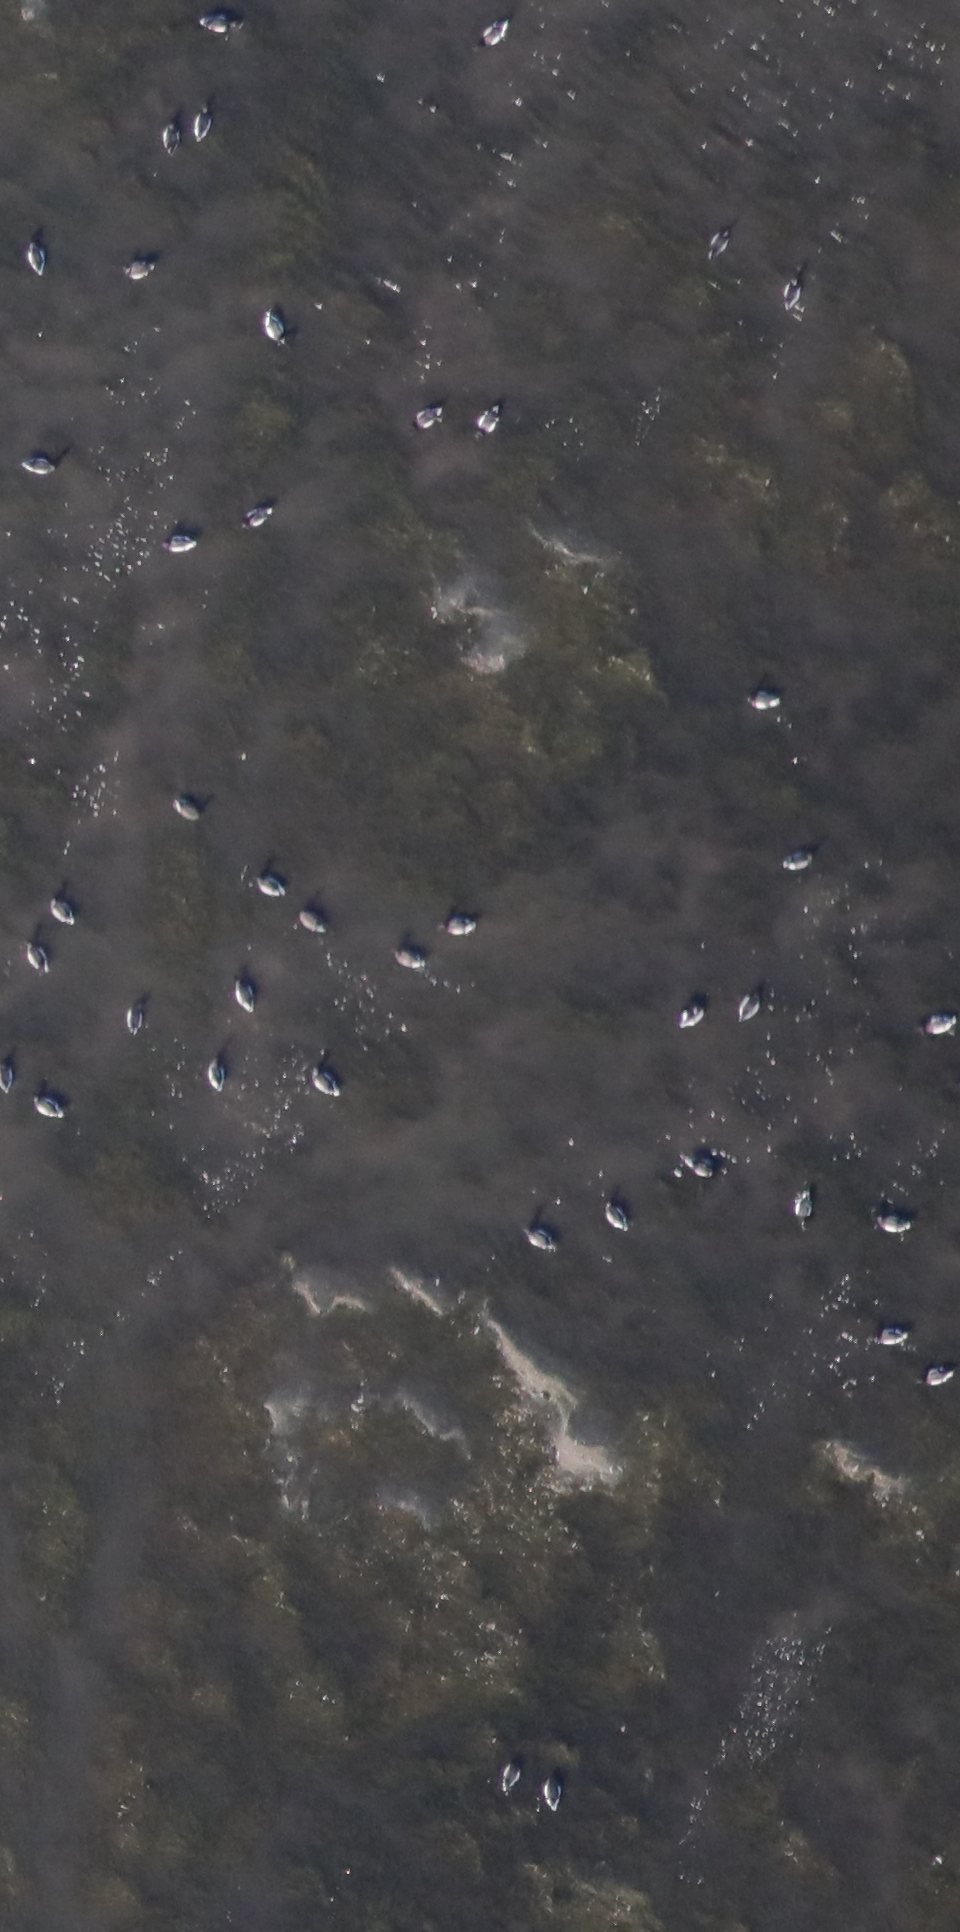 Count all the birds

41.